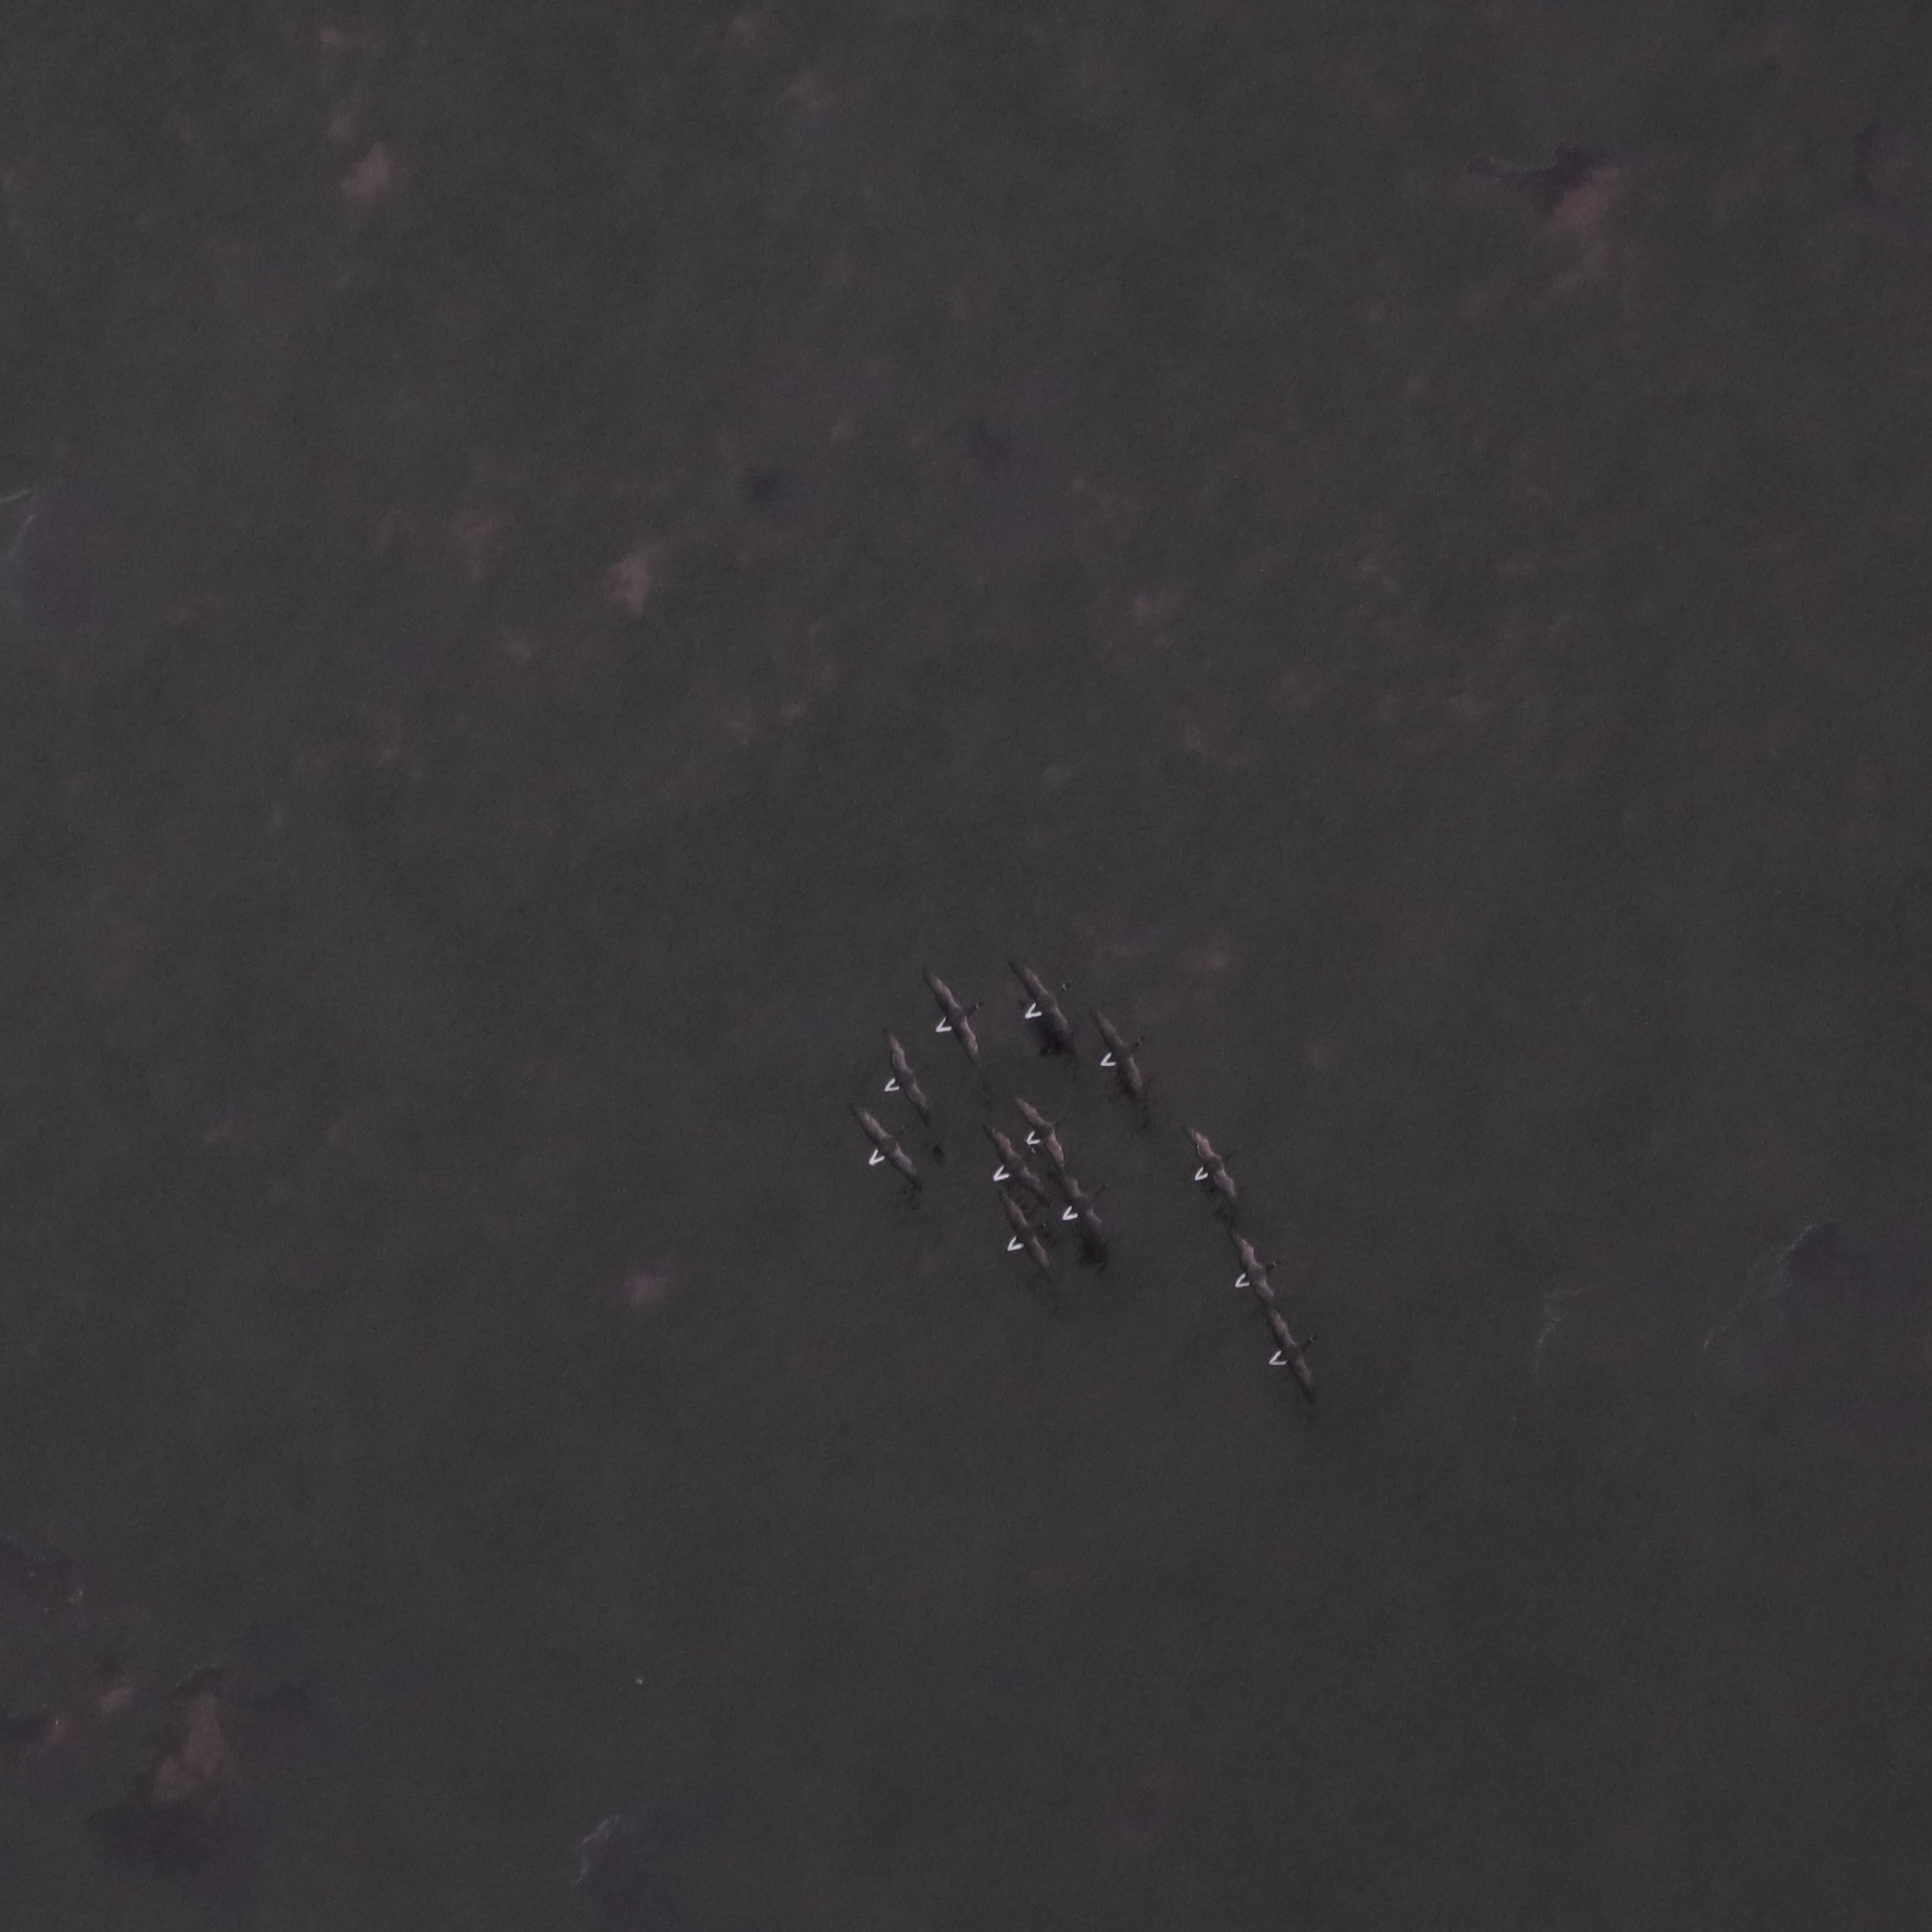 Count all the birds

12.